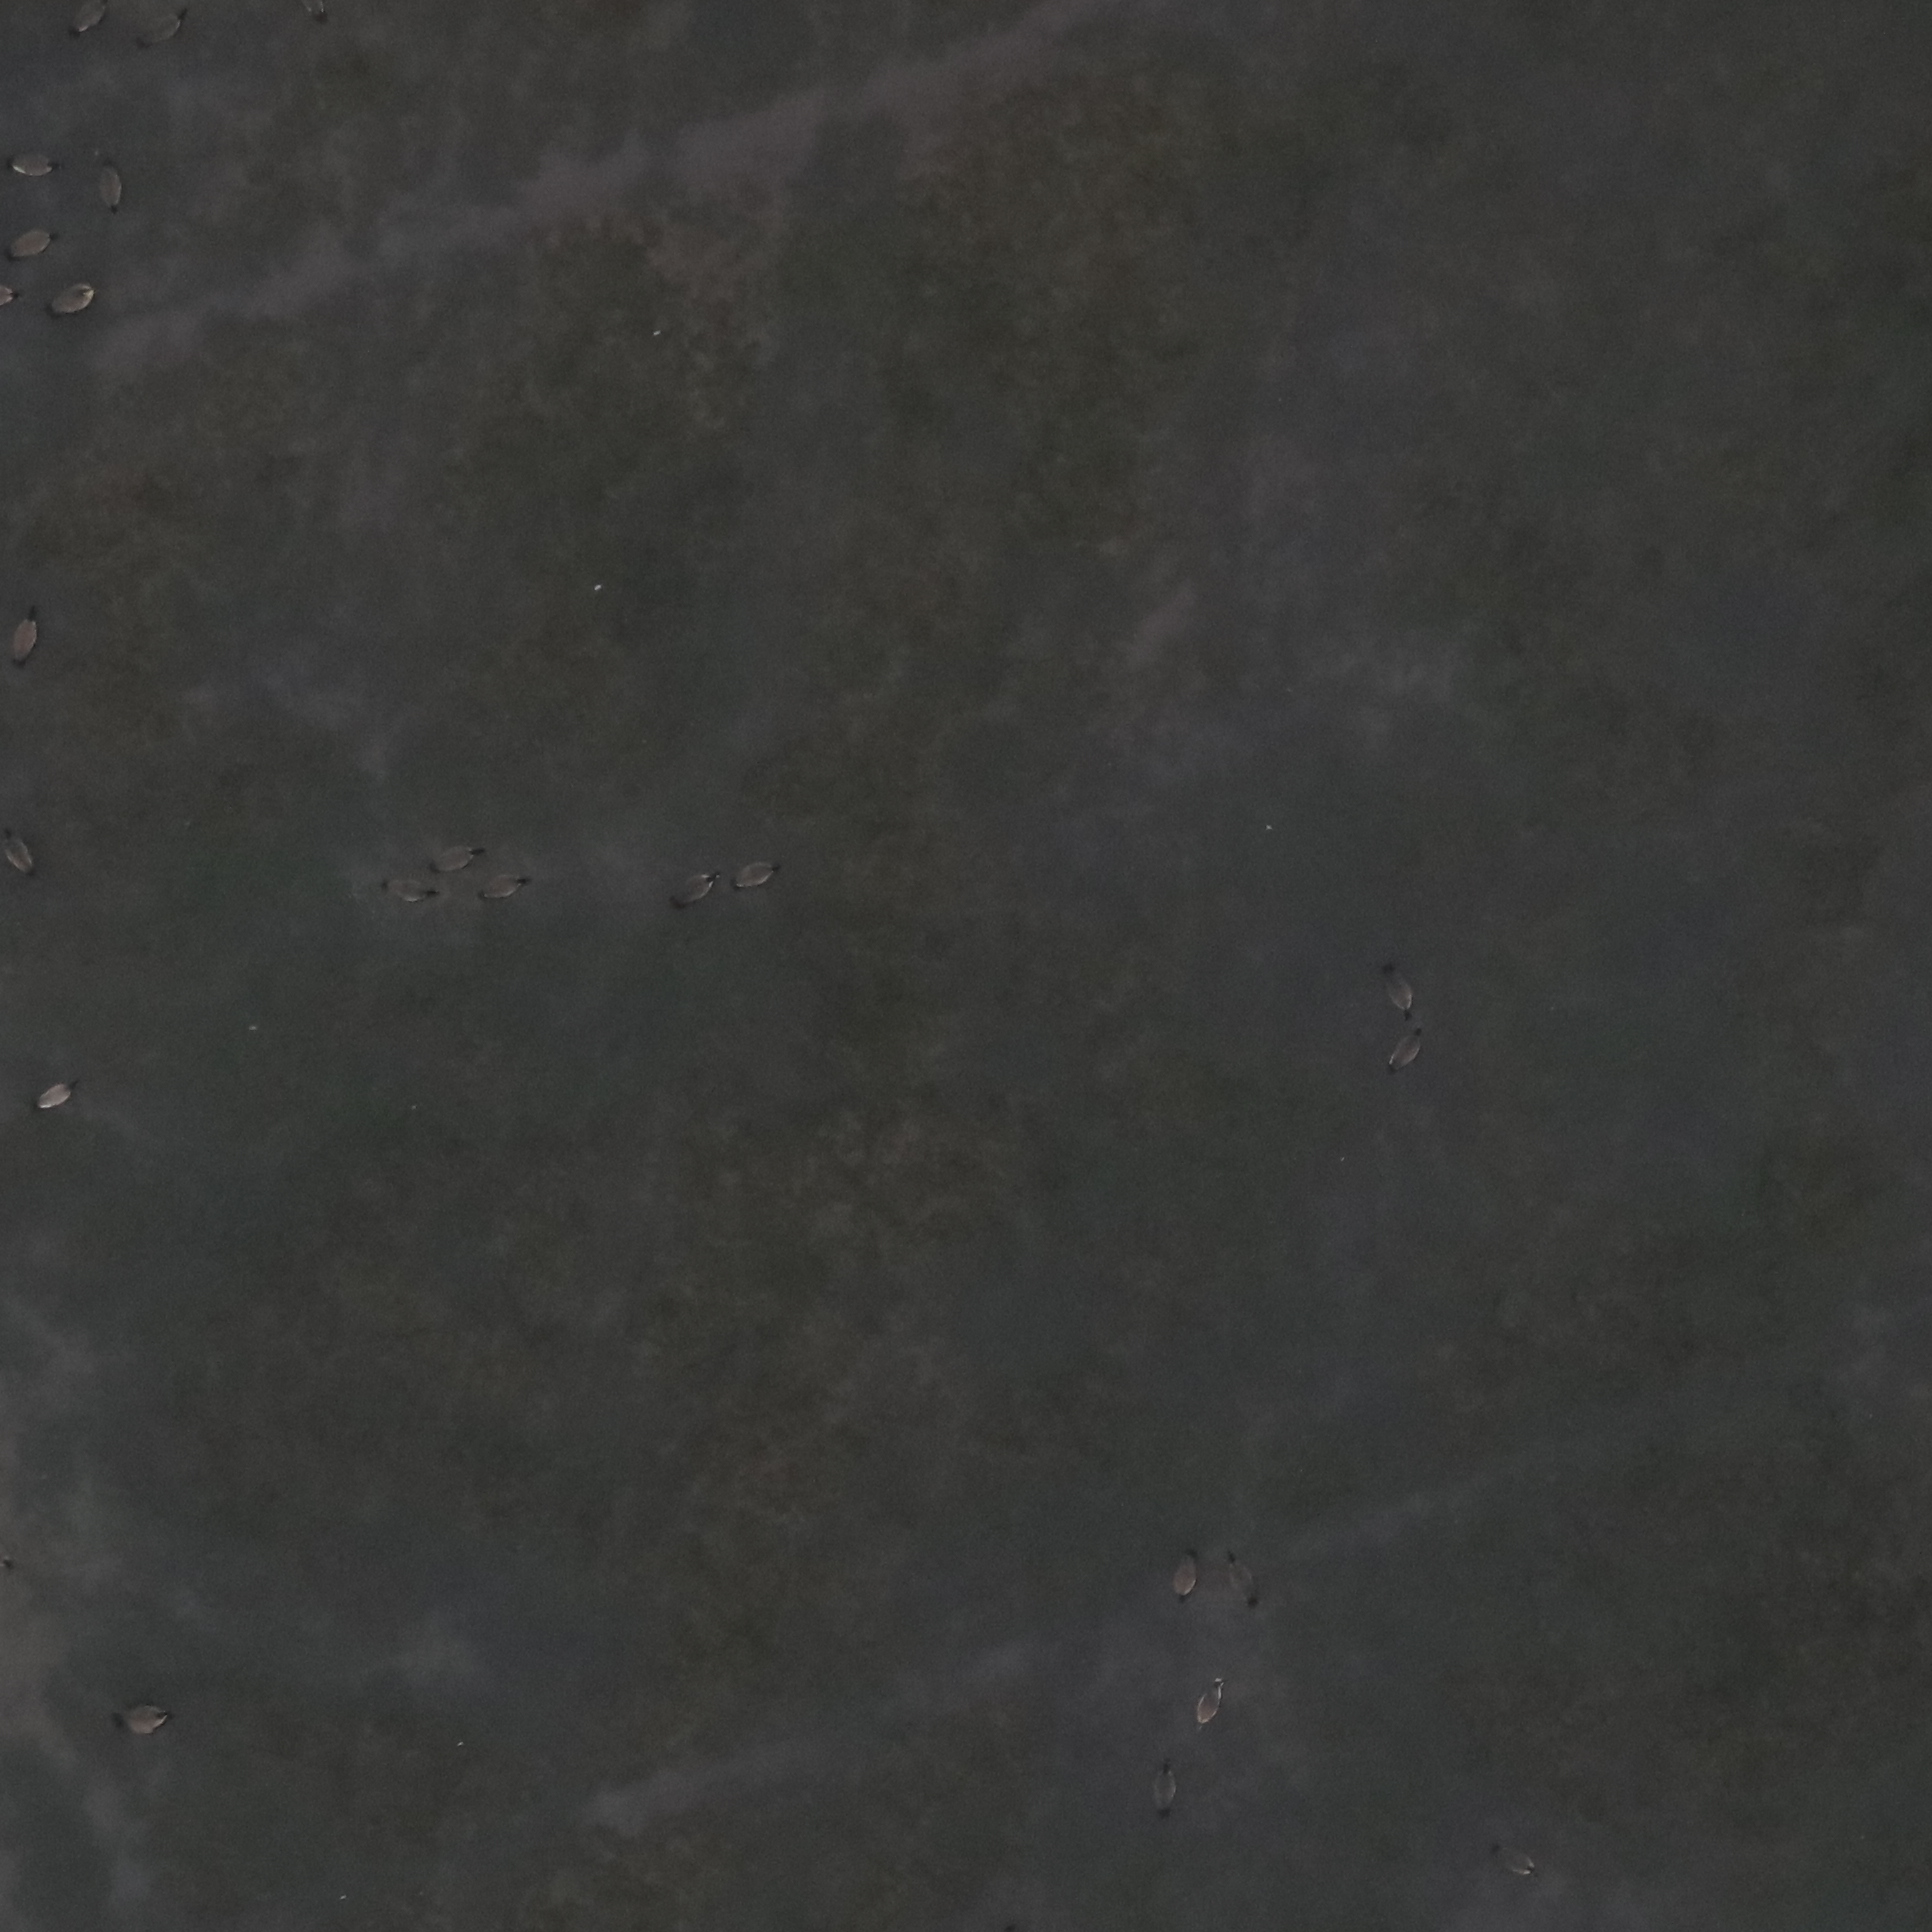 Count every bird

22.